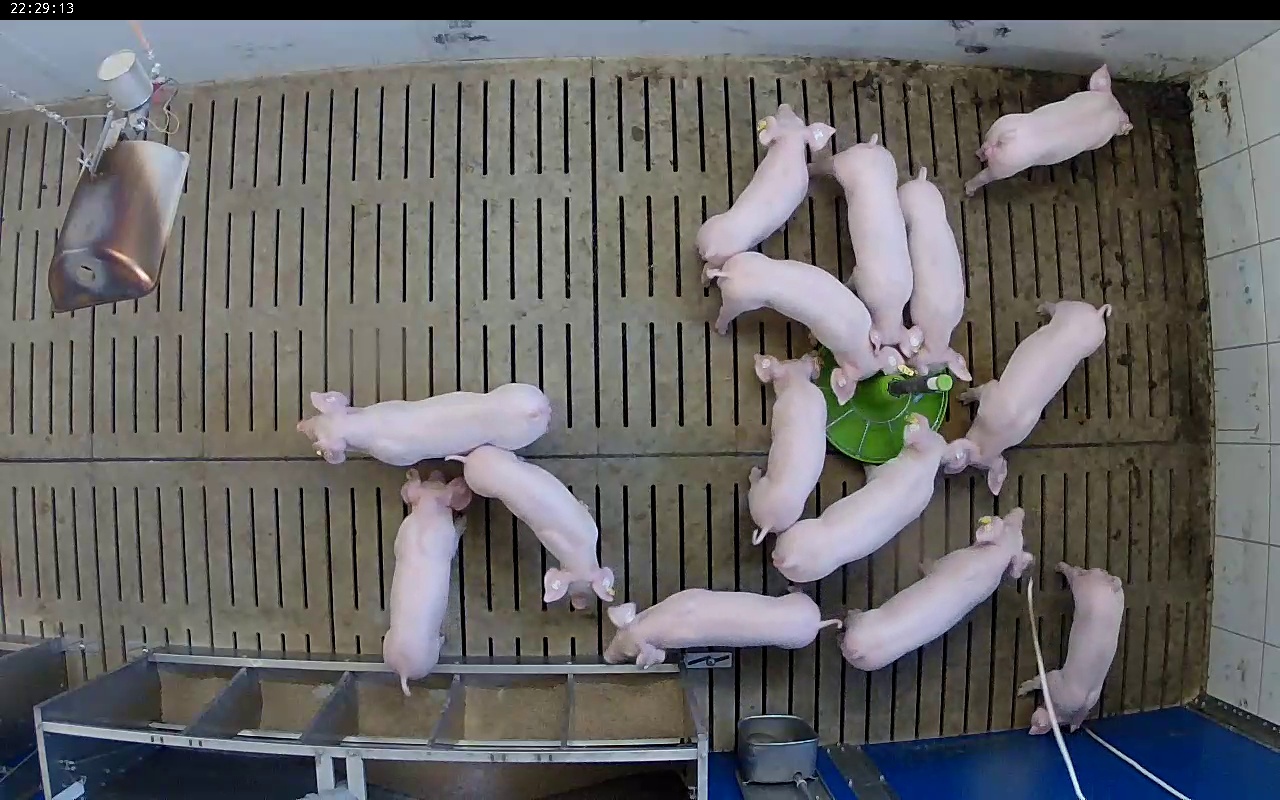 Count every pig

14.